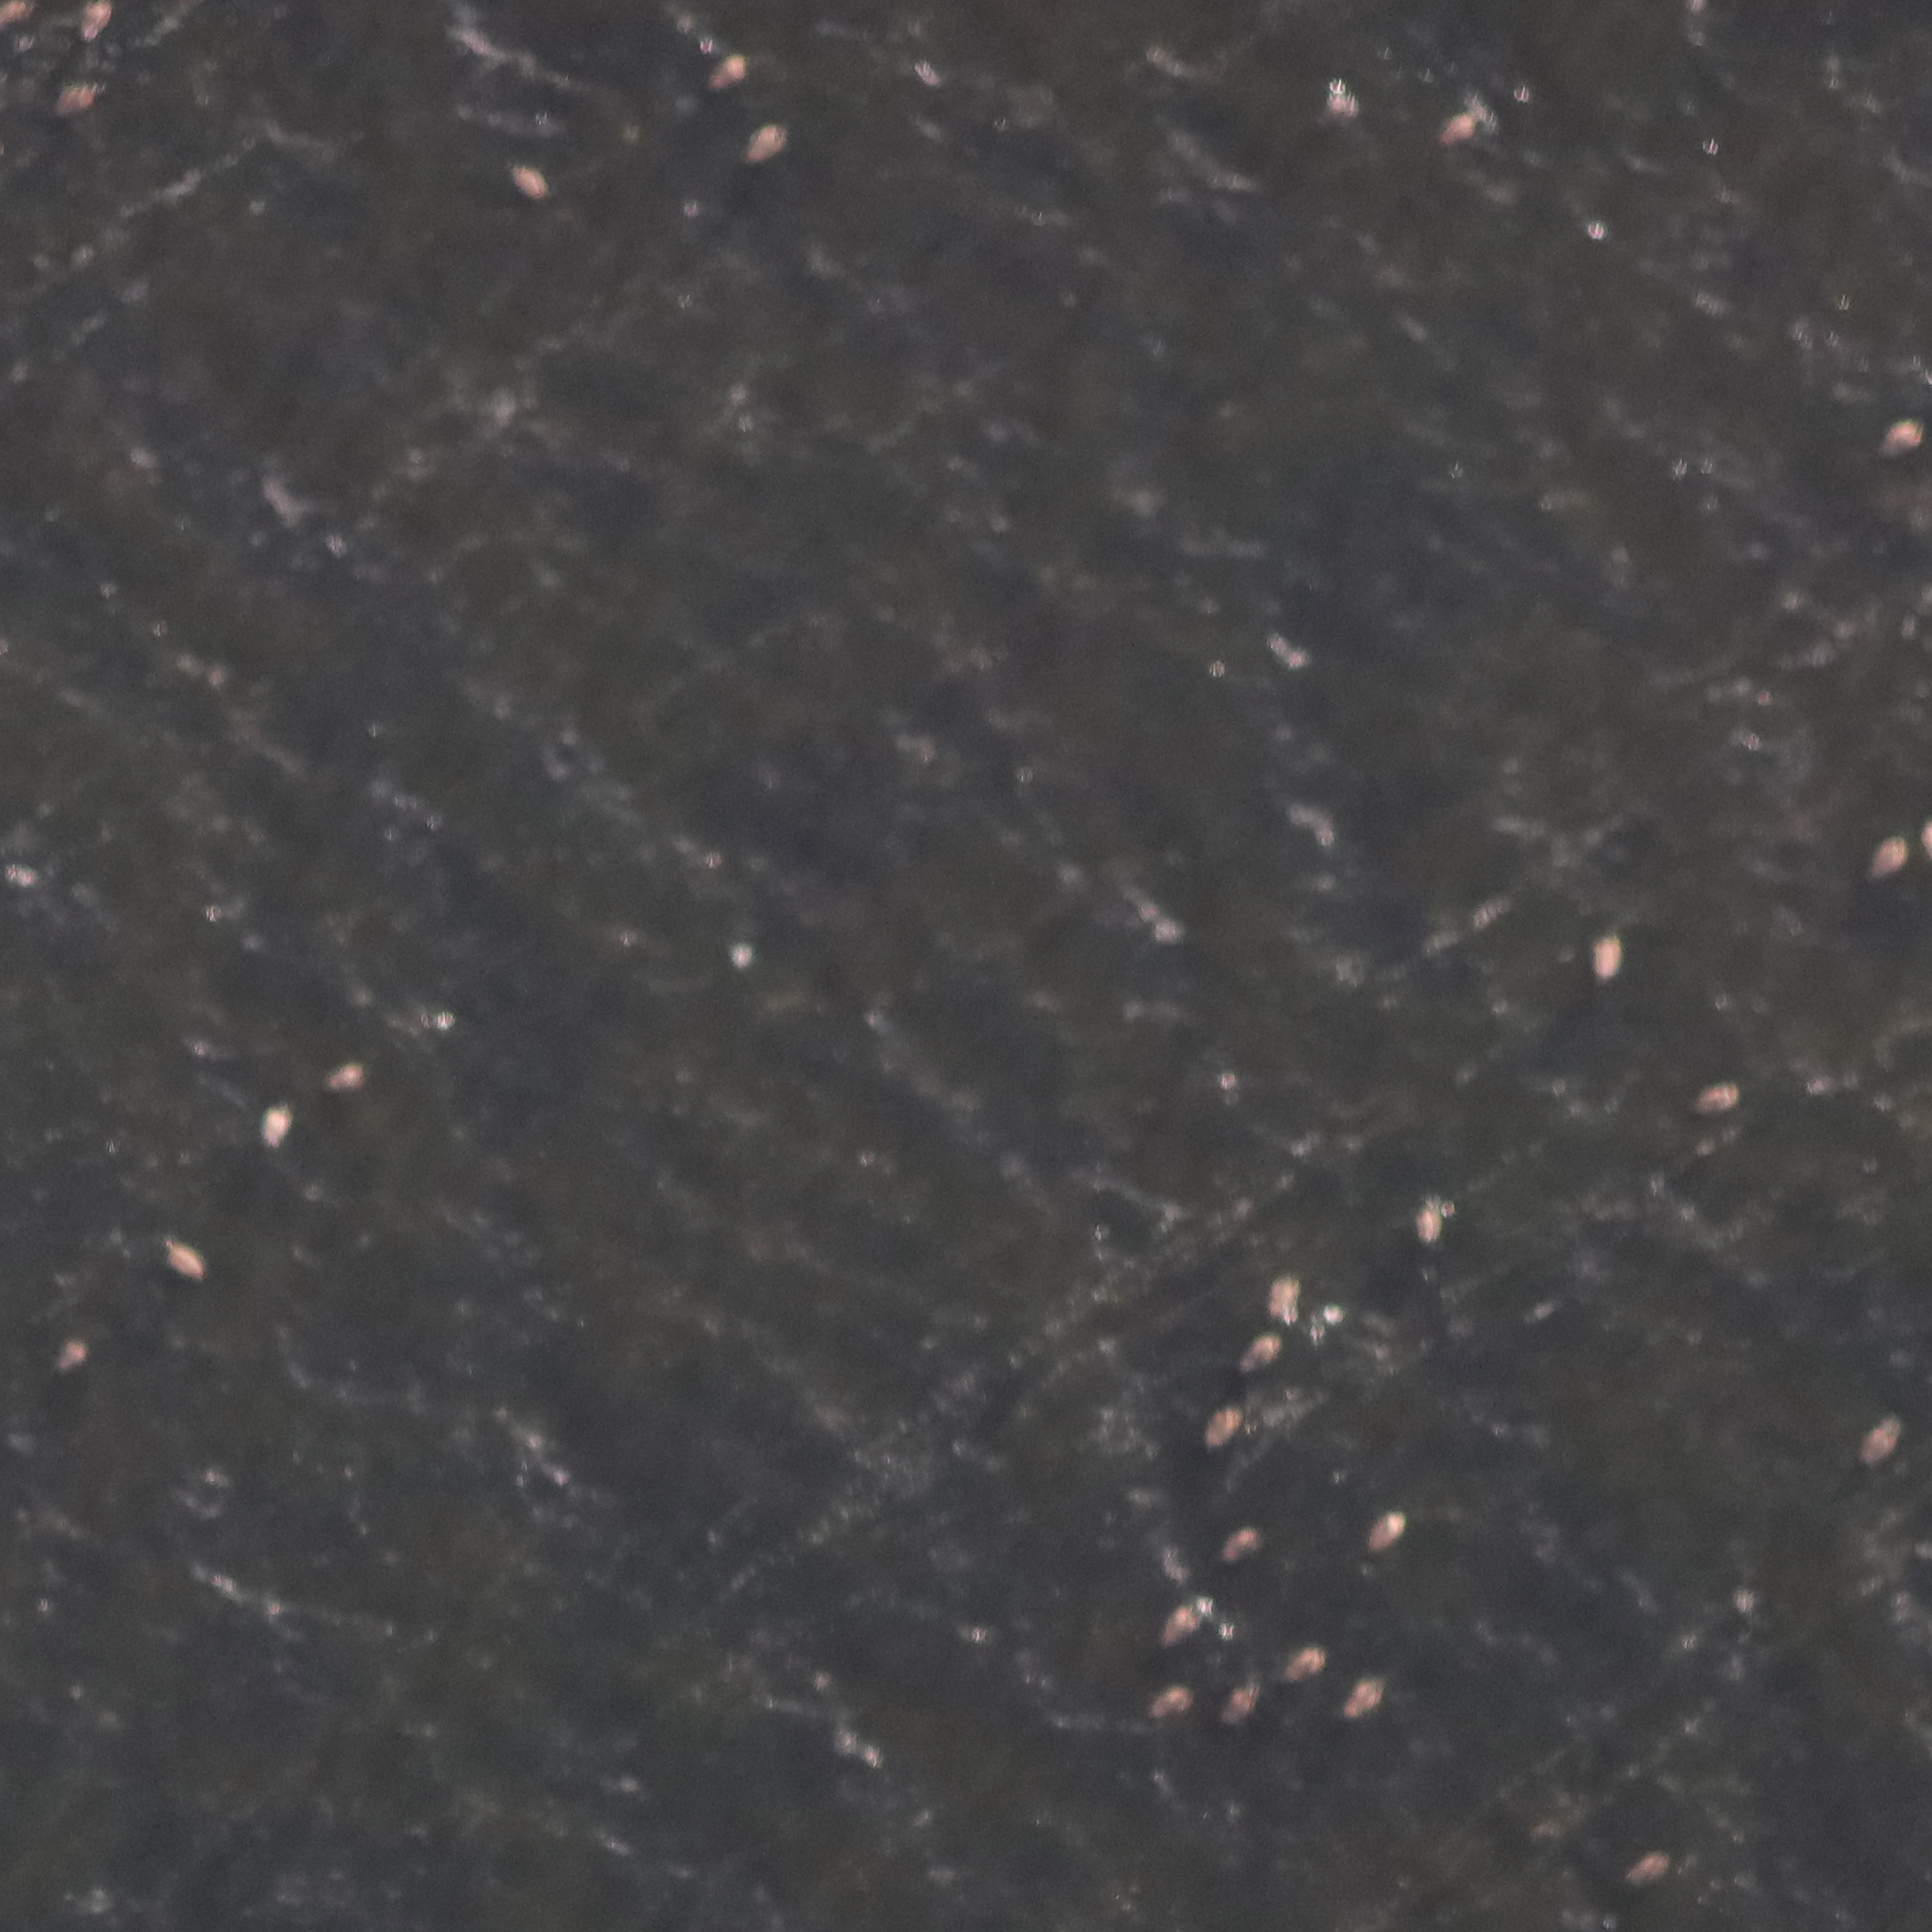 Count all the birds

28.